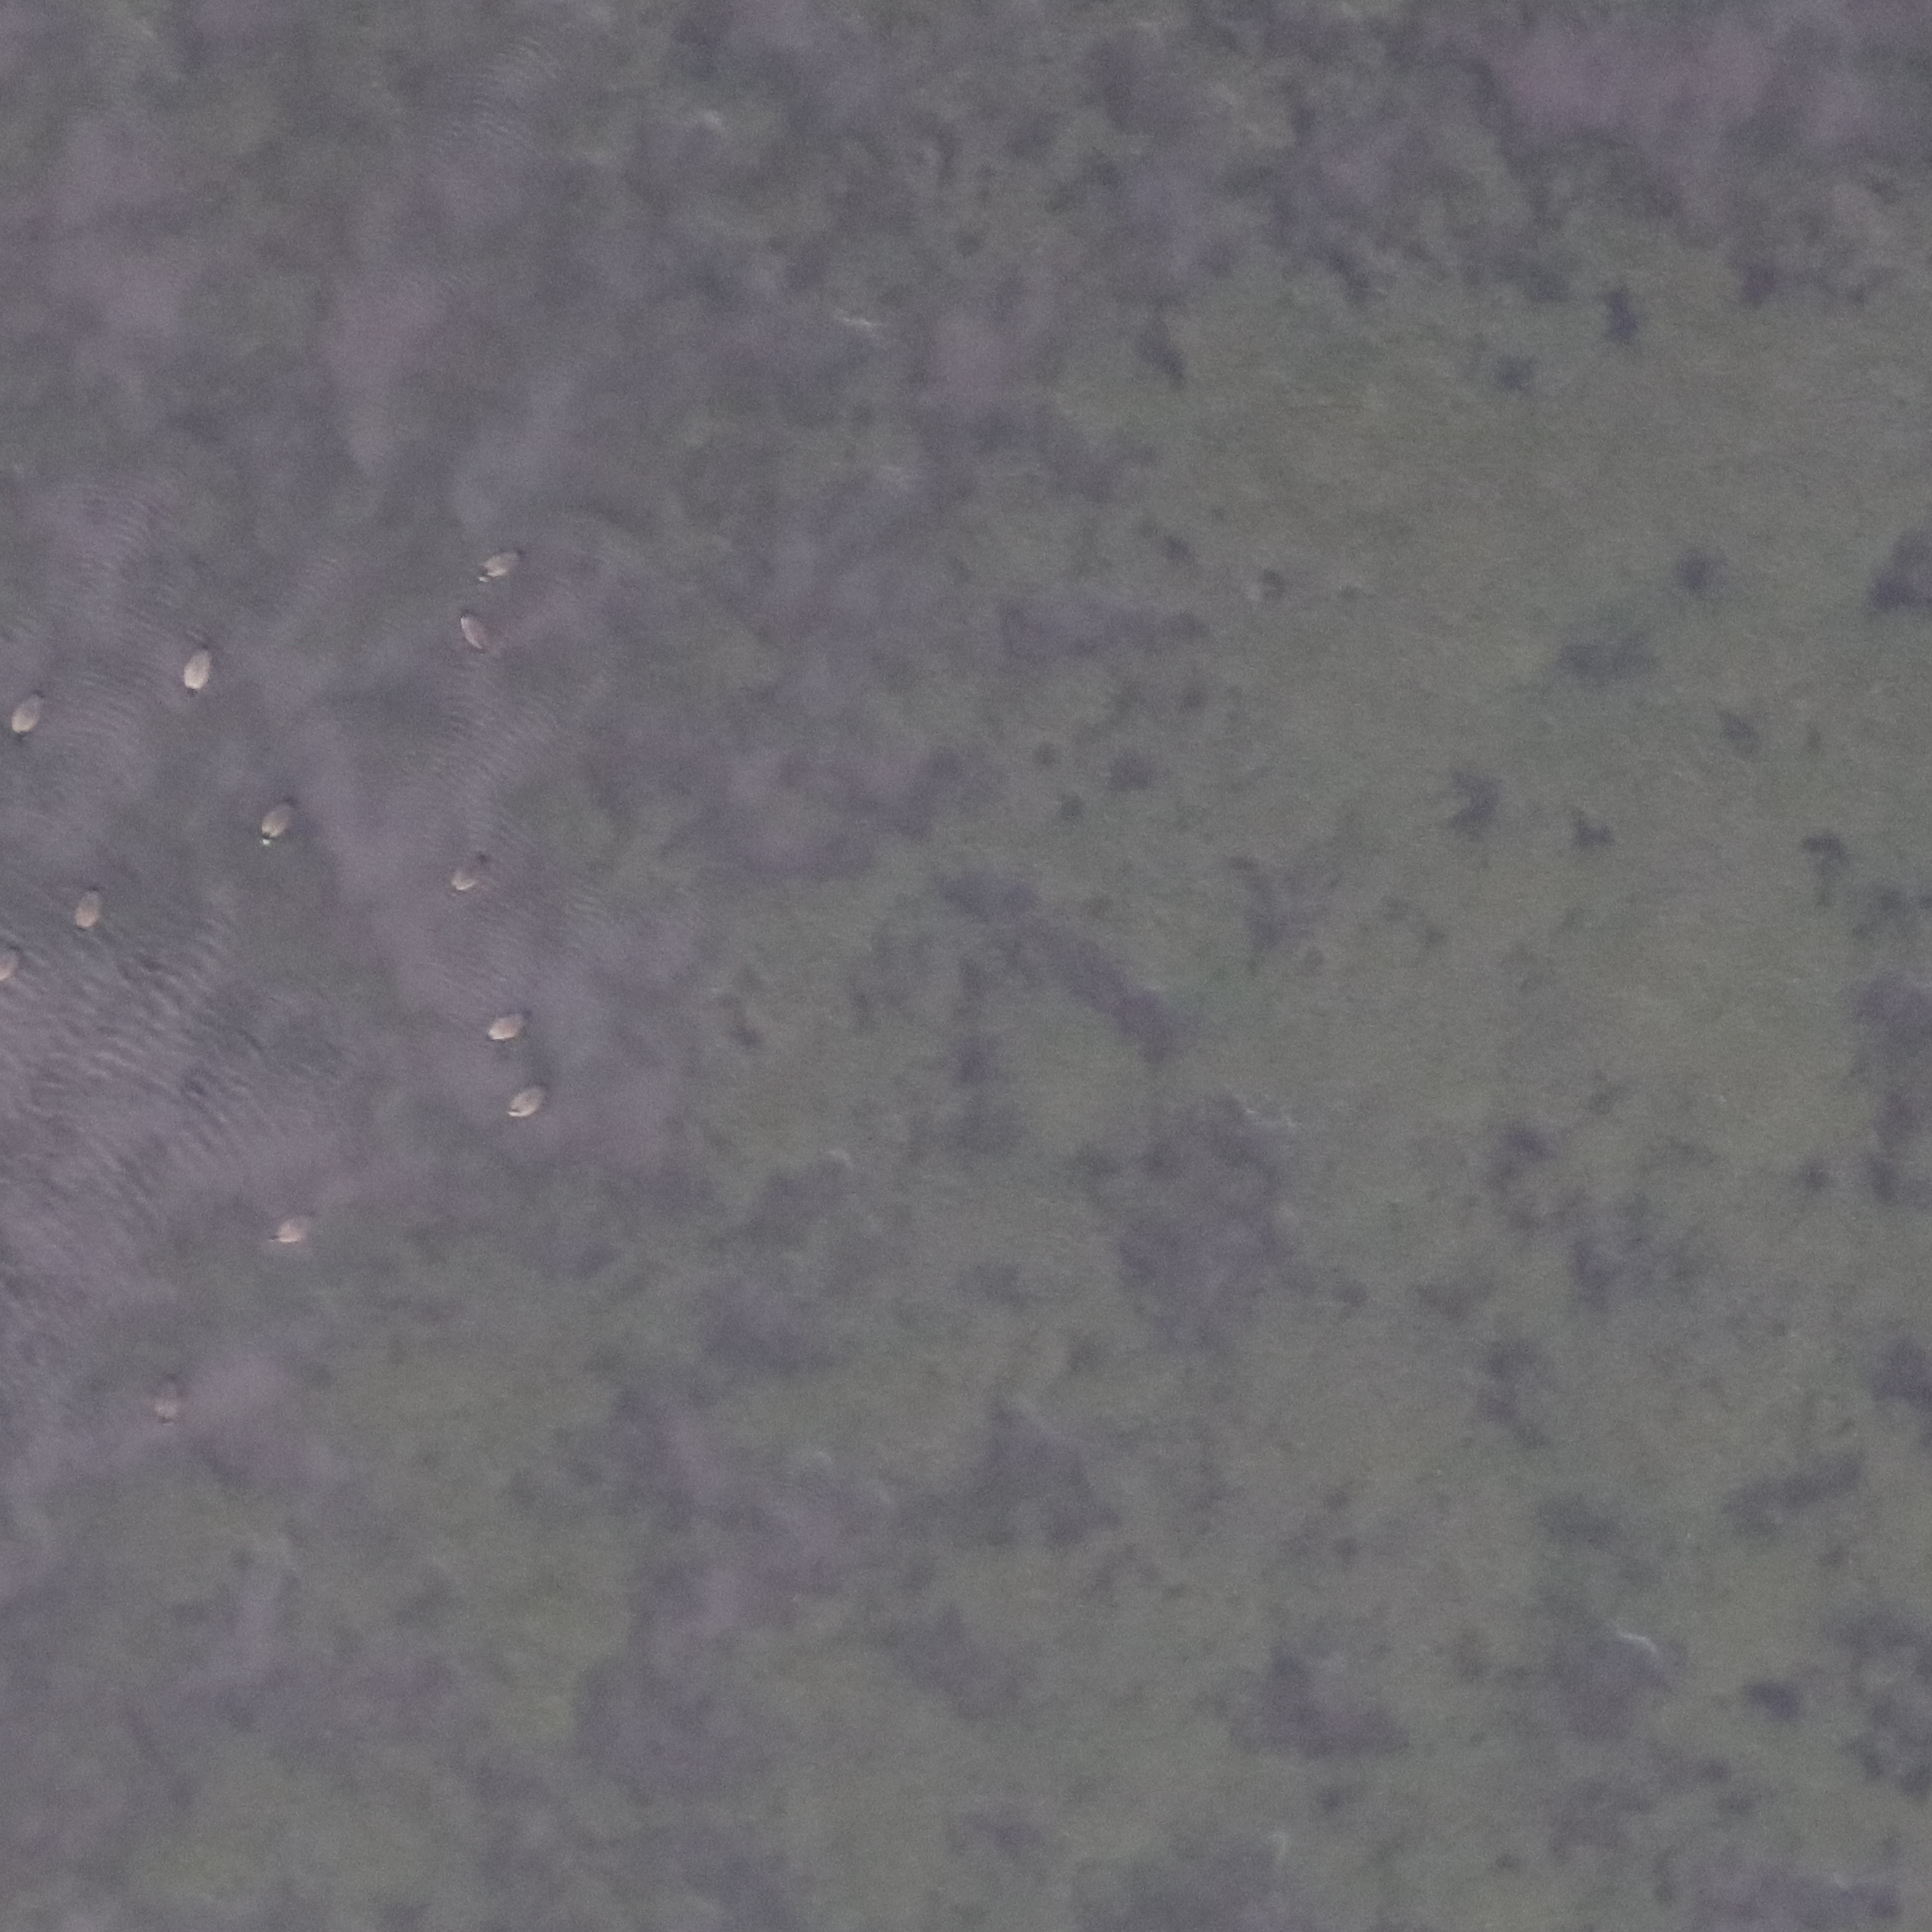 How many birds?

12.